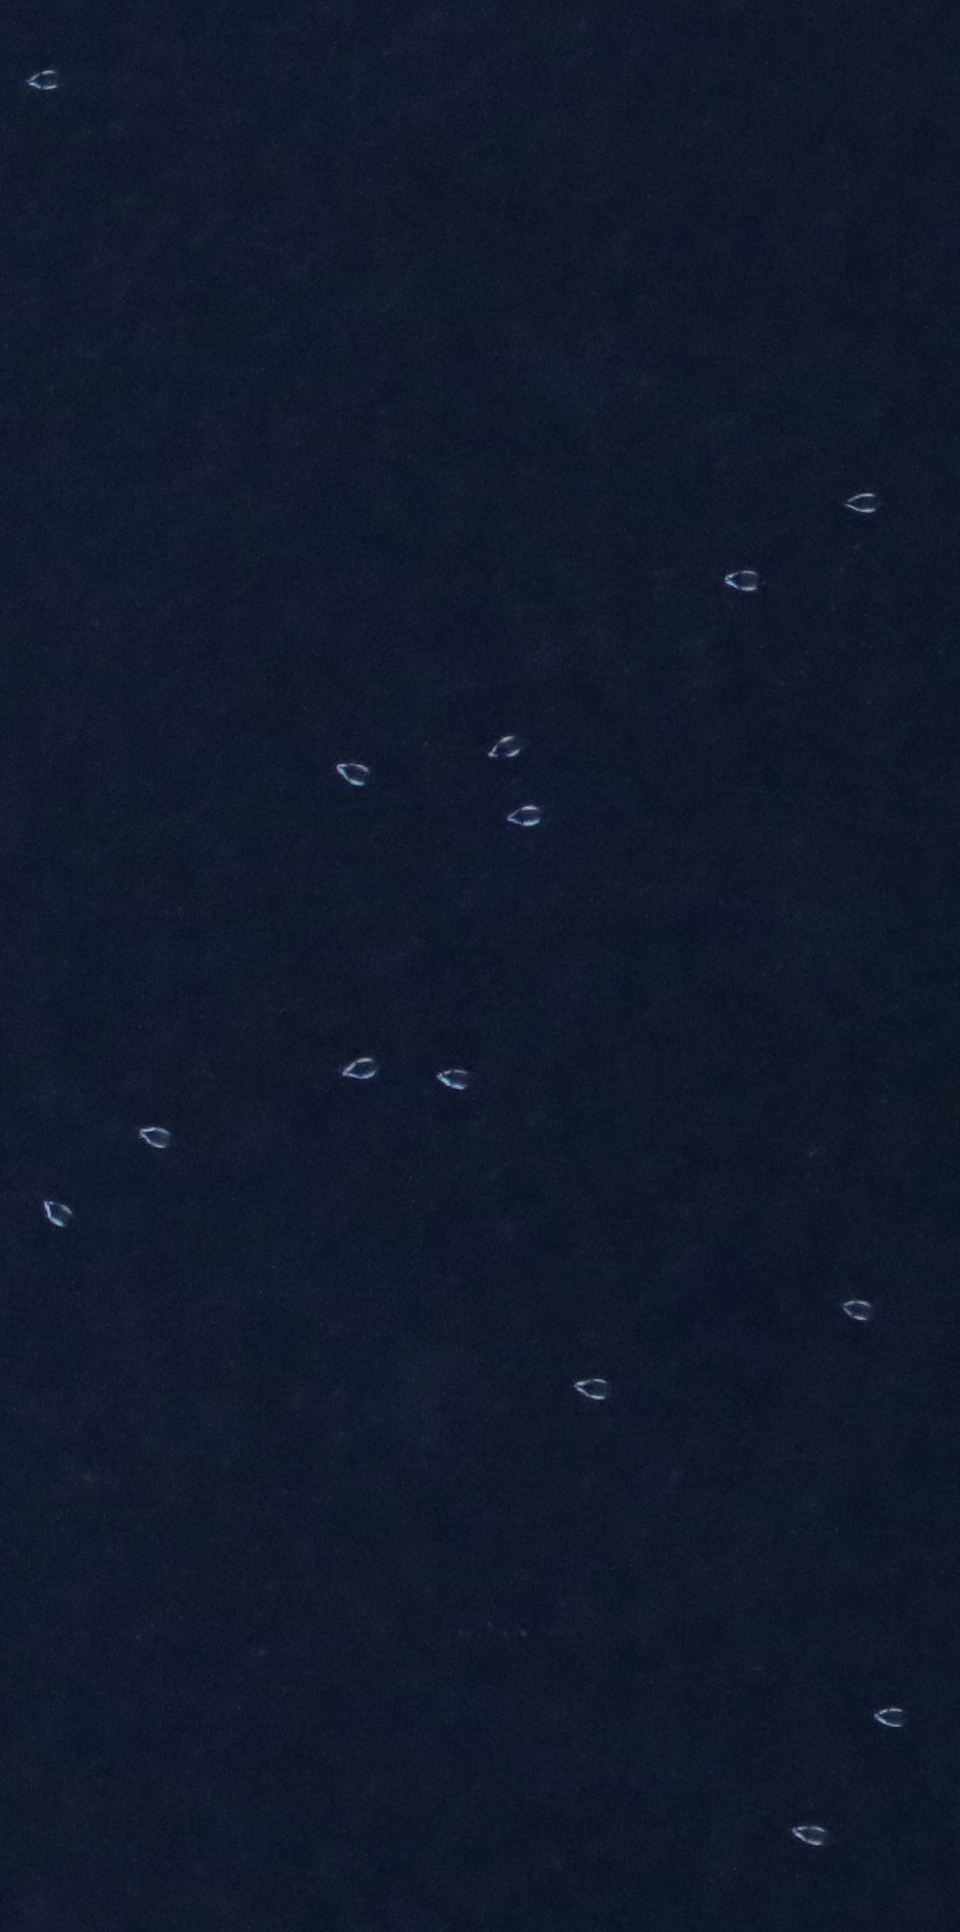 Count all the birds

14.